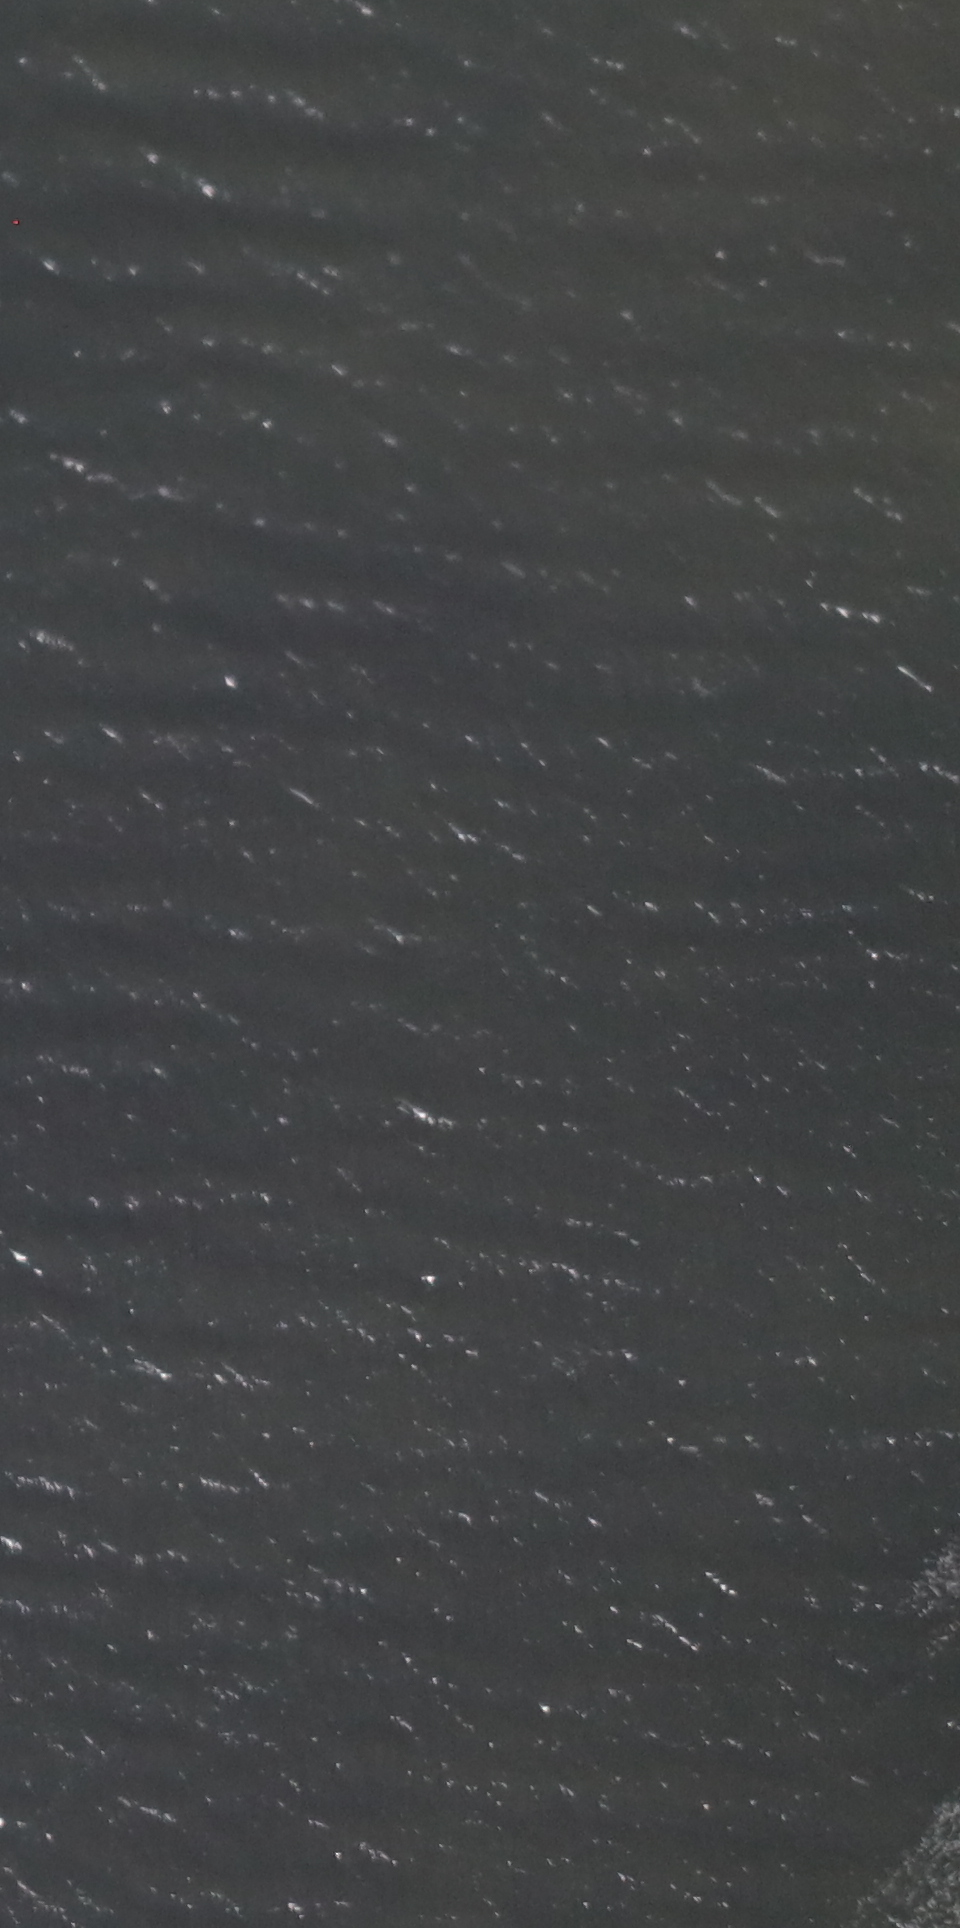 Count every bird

0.